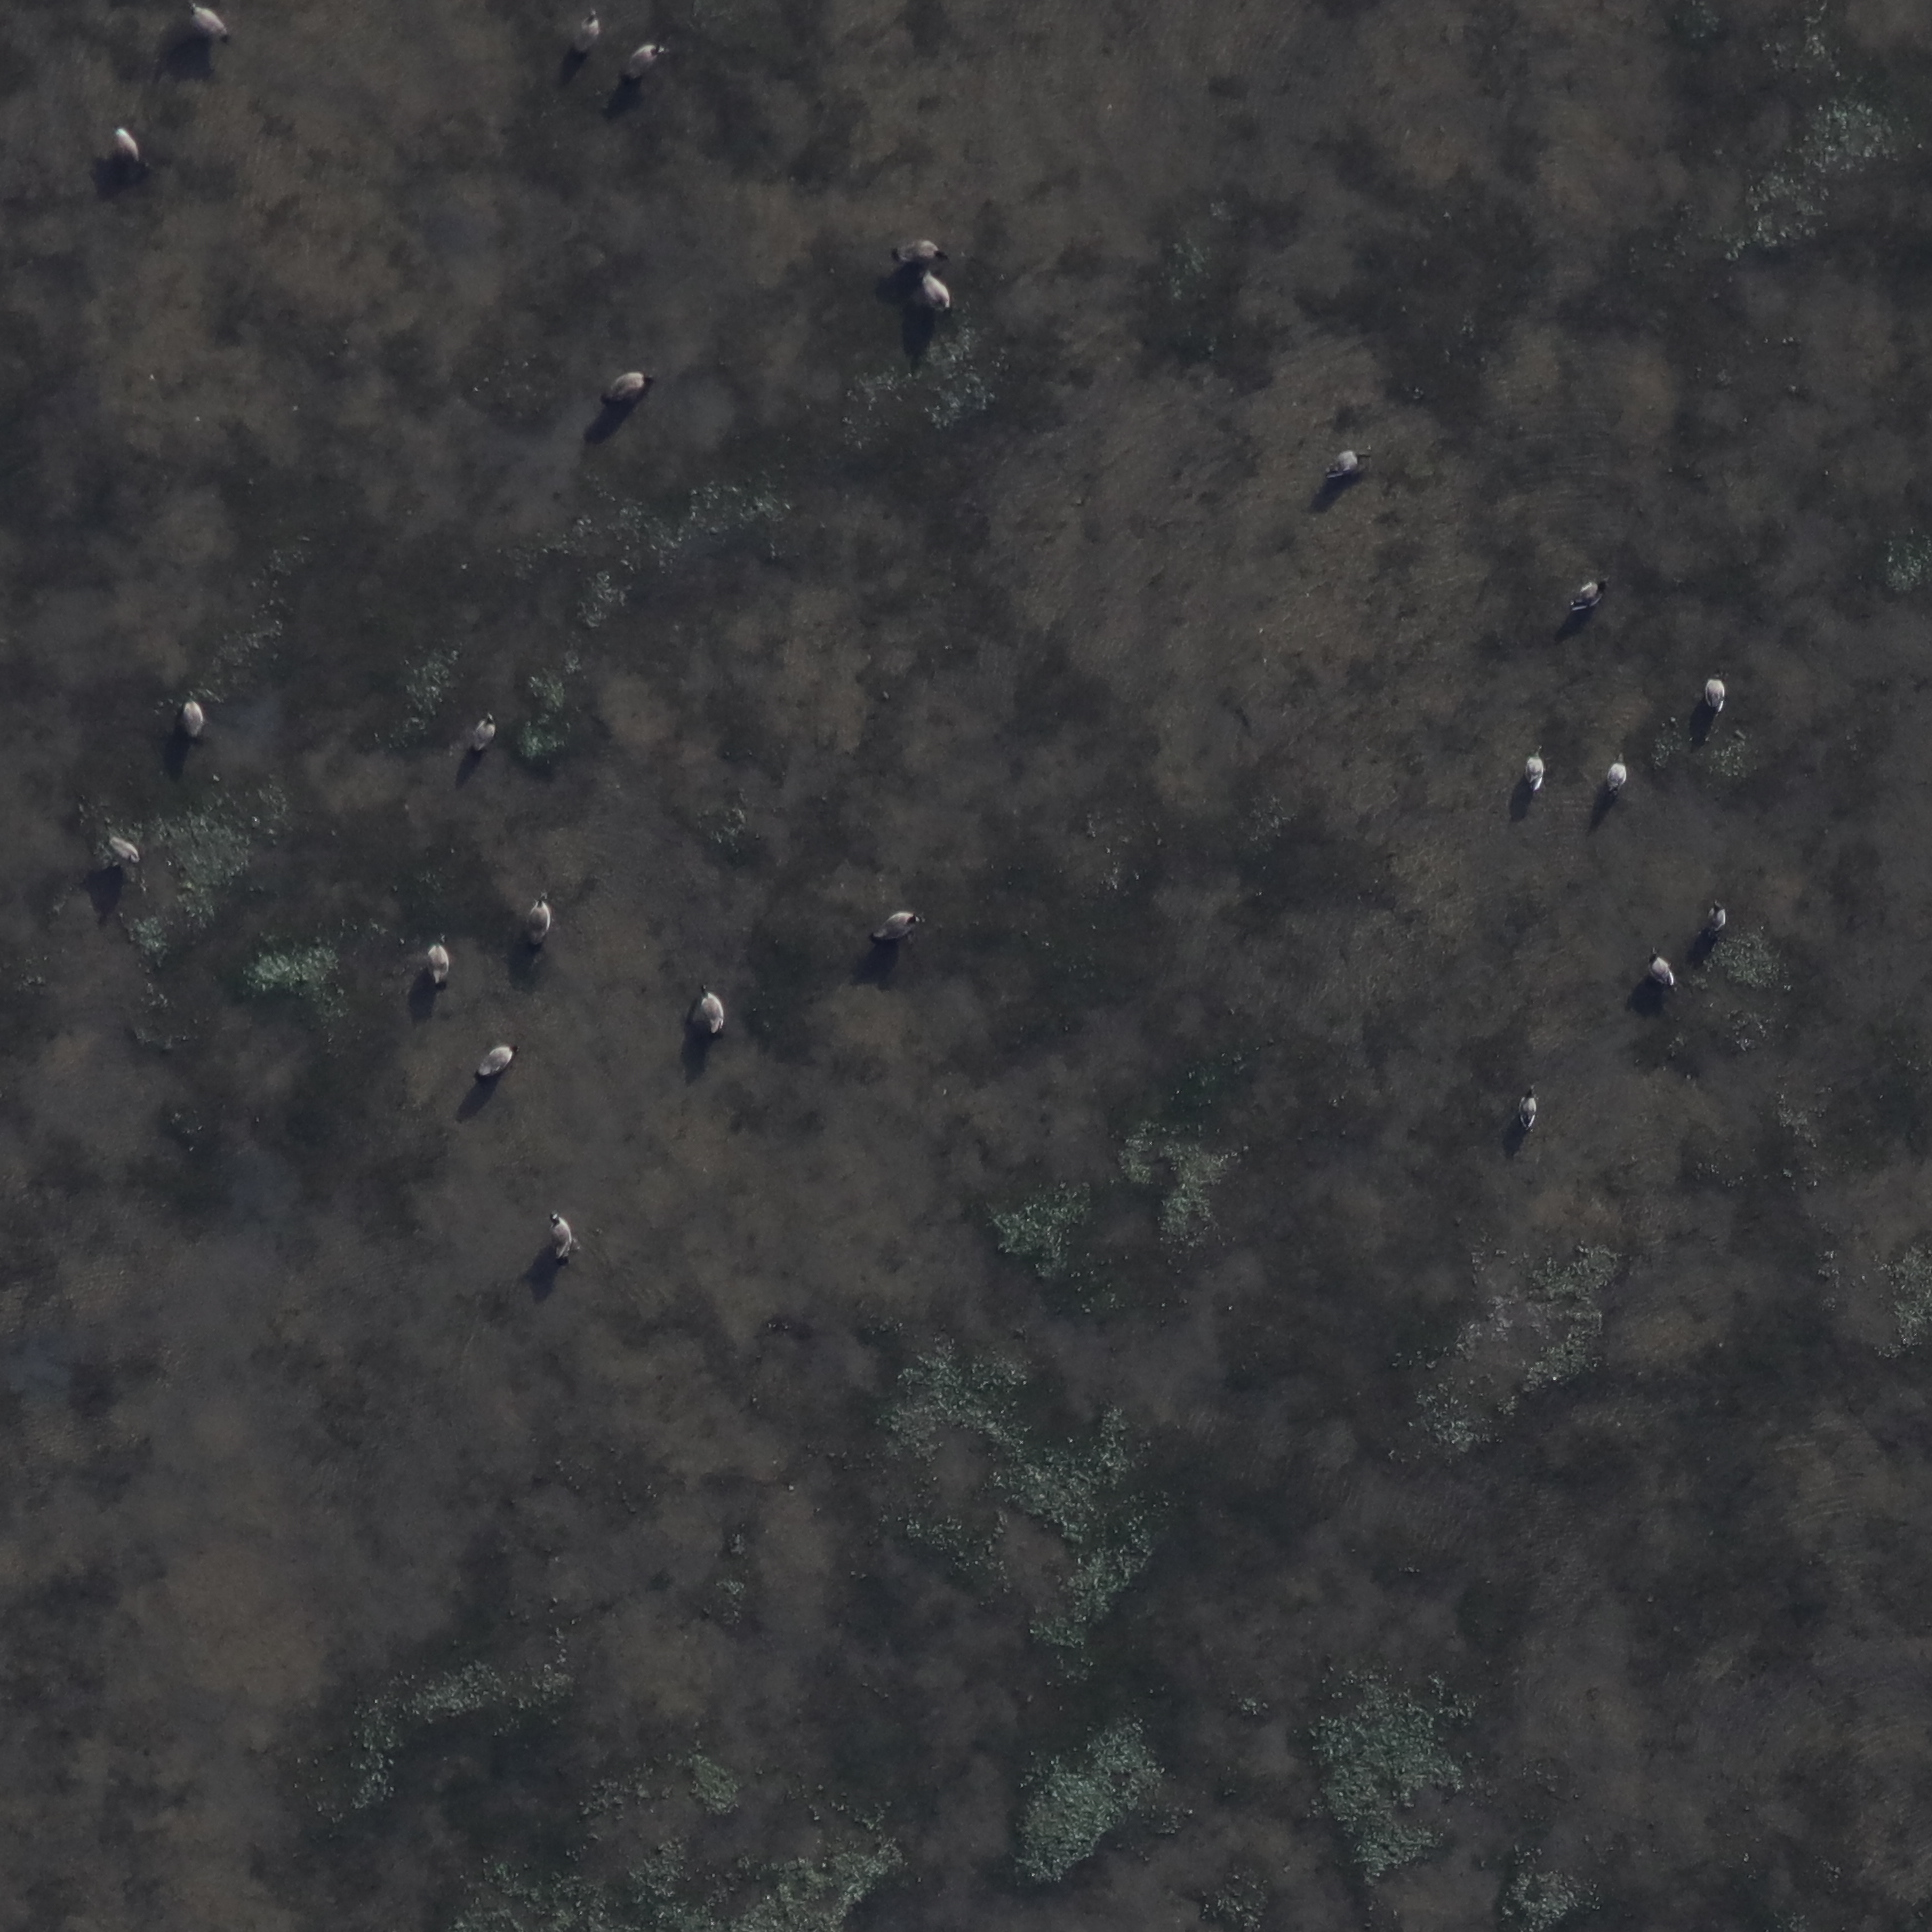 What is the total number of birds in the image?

24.